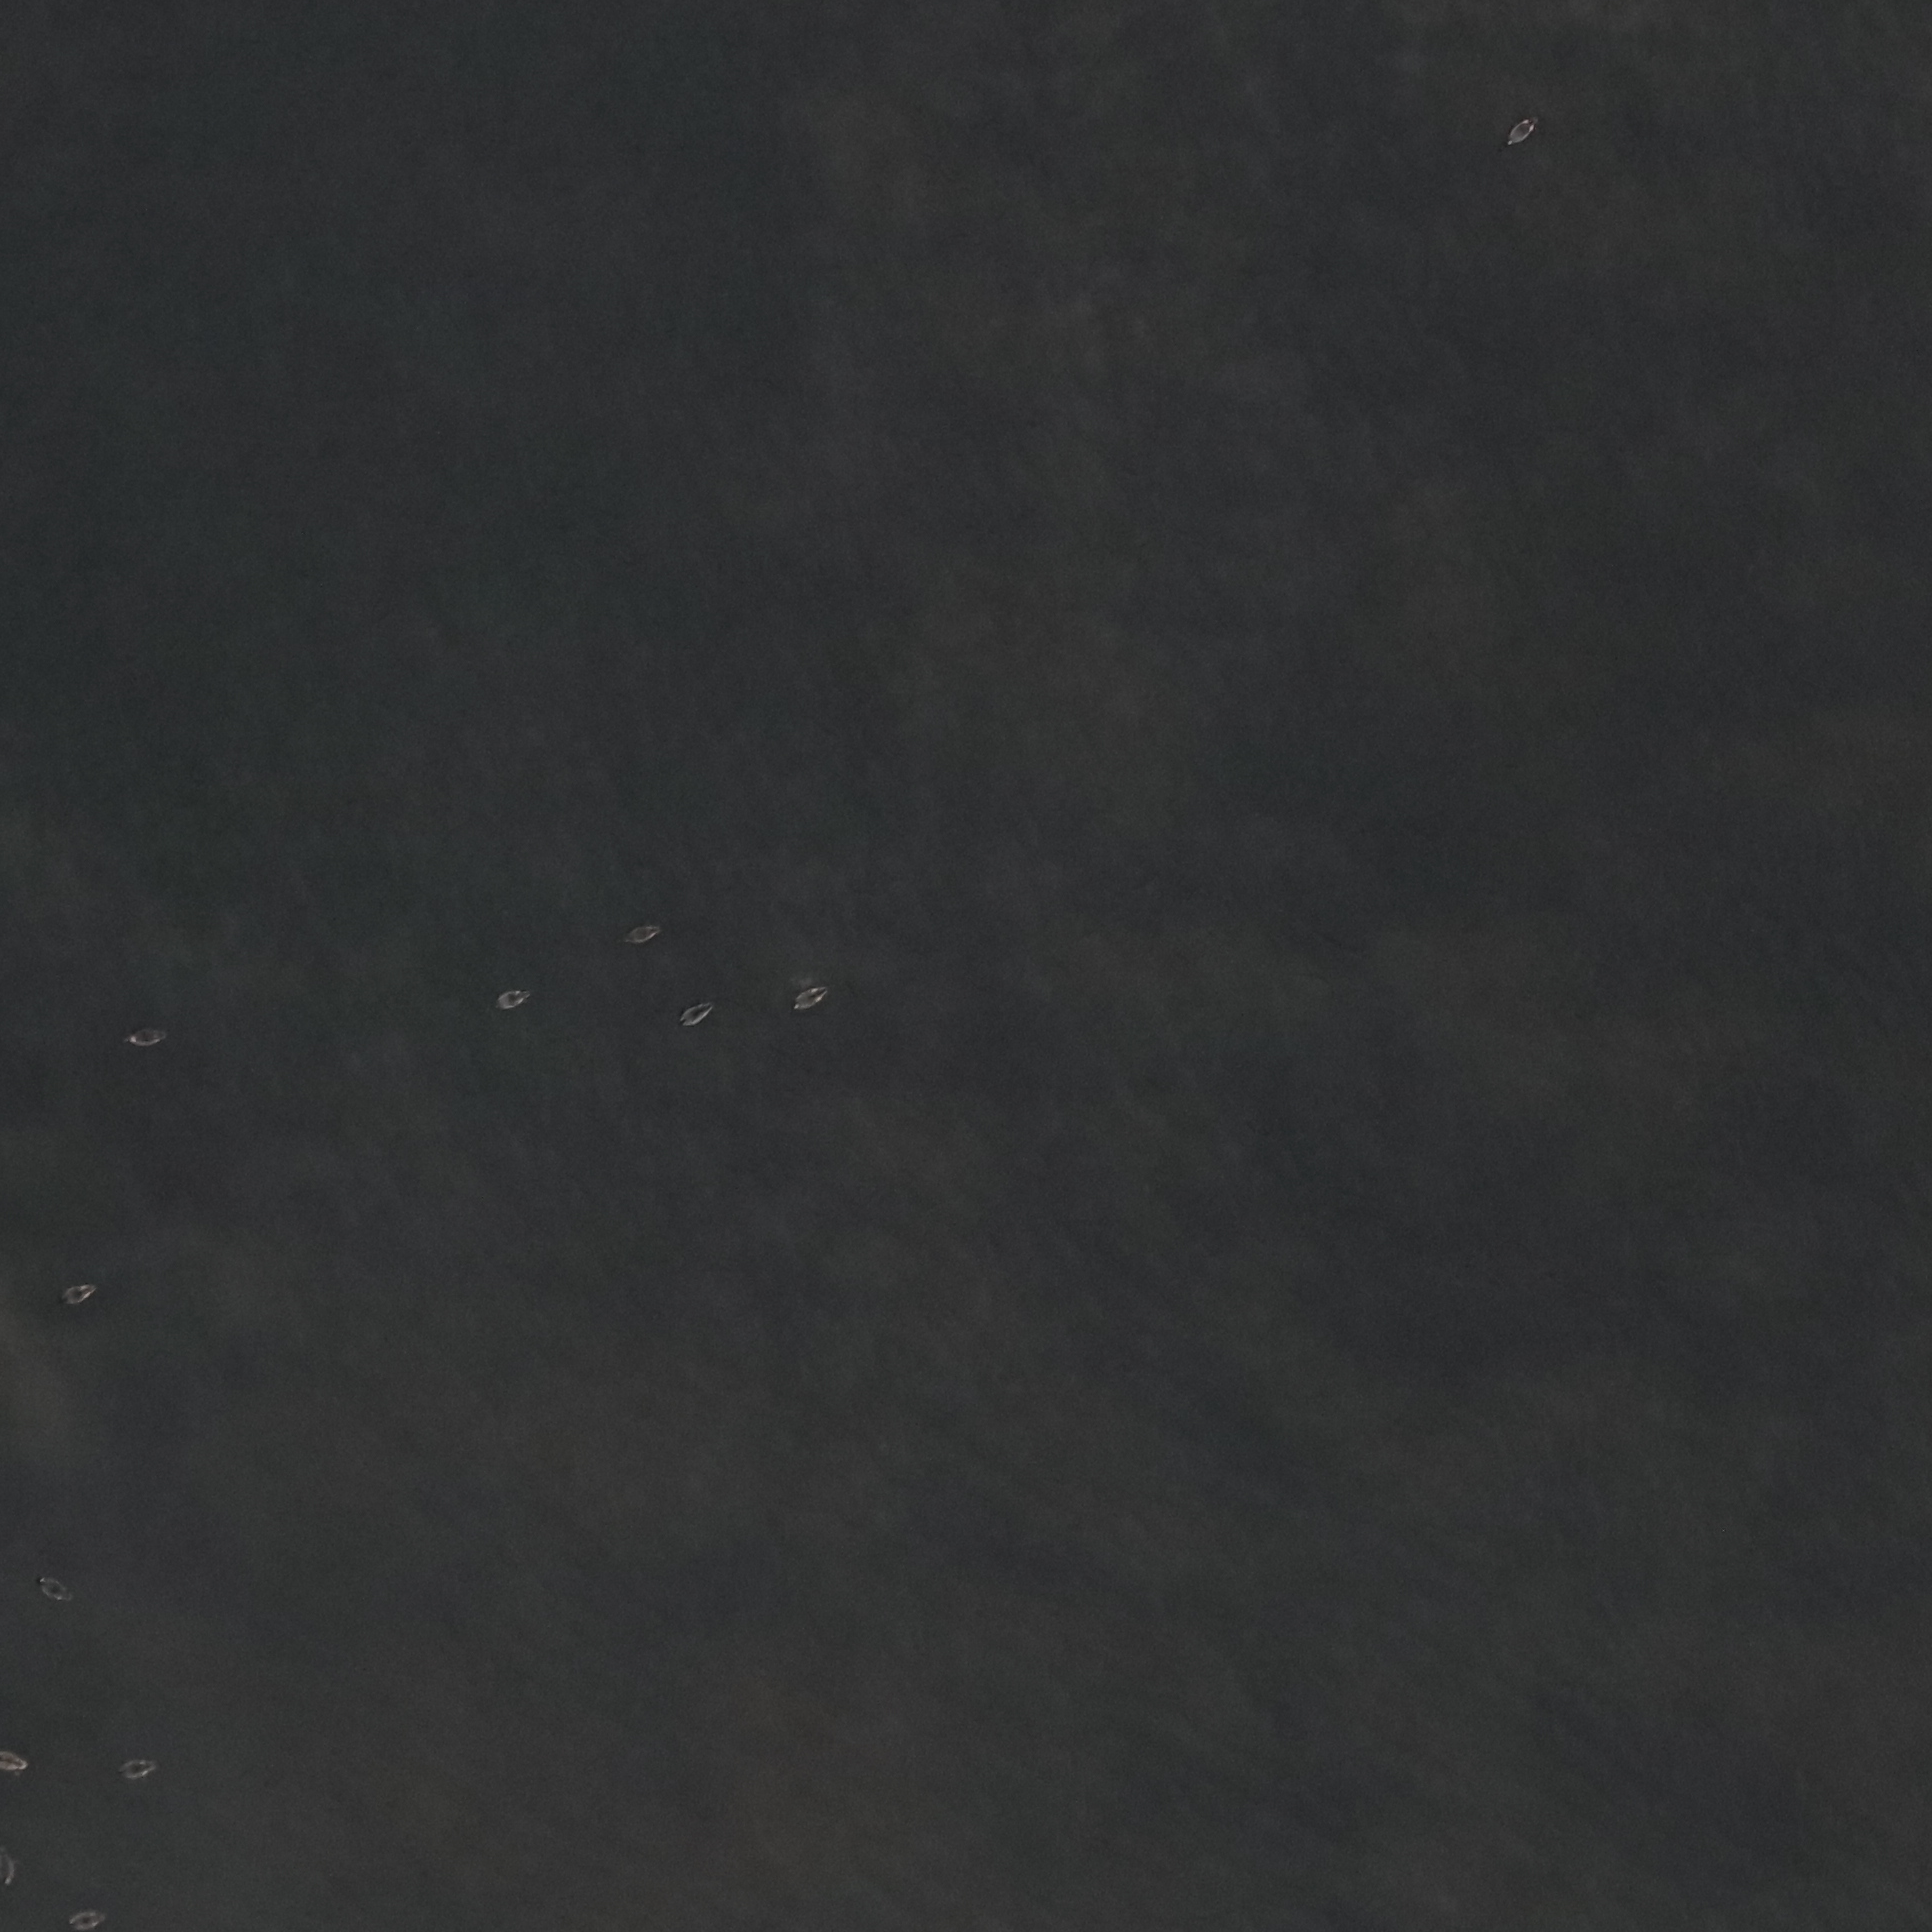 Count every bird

12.